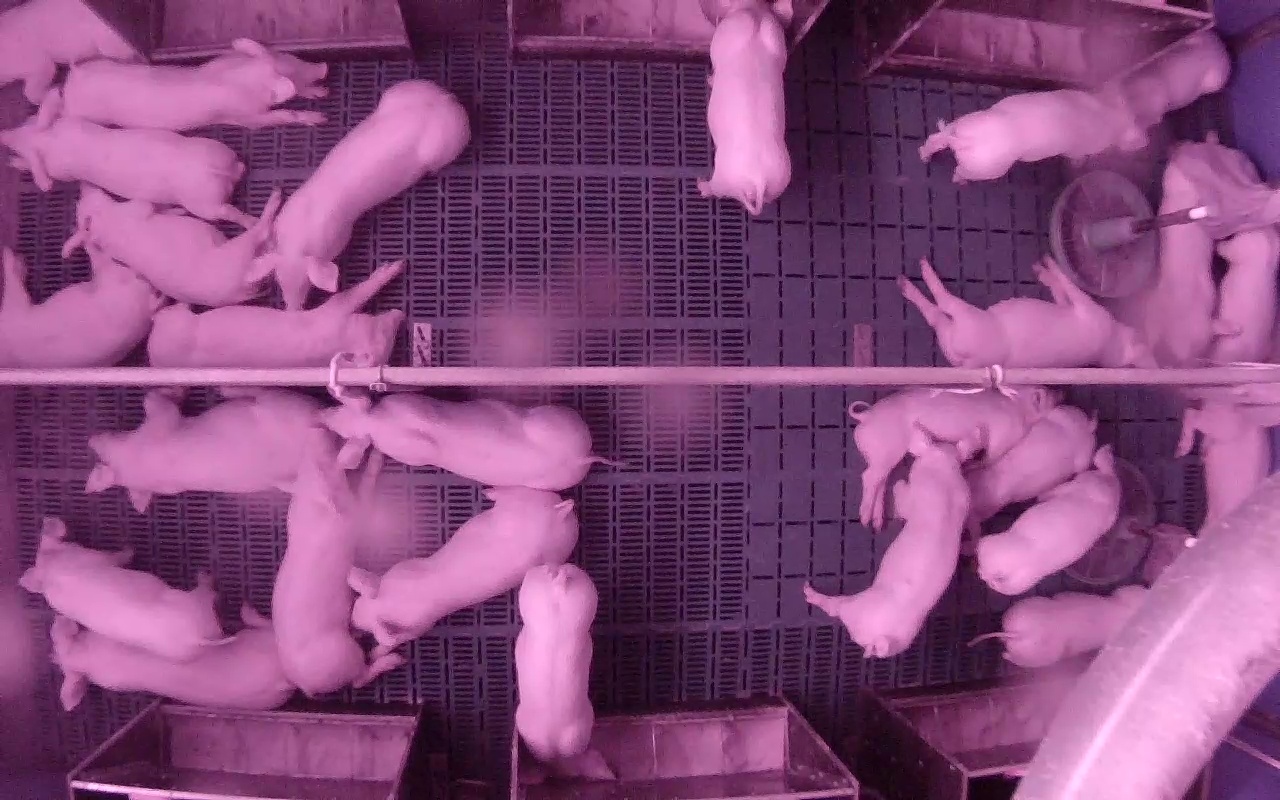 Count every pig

26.